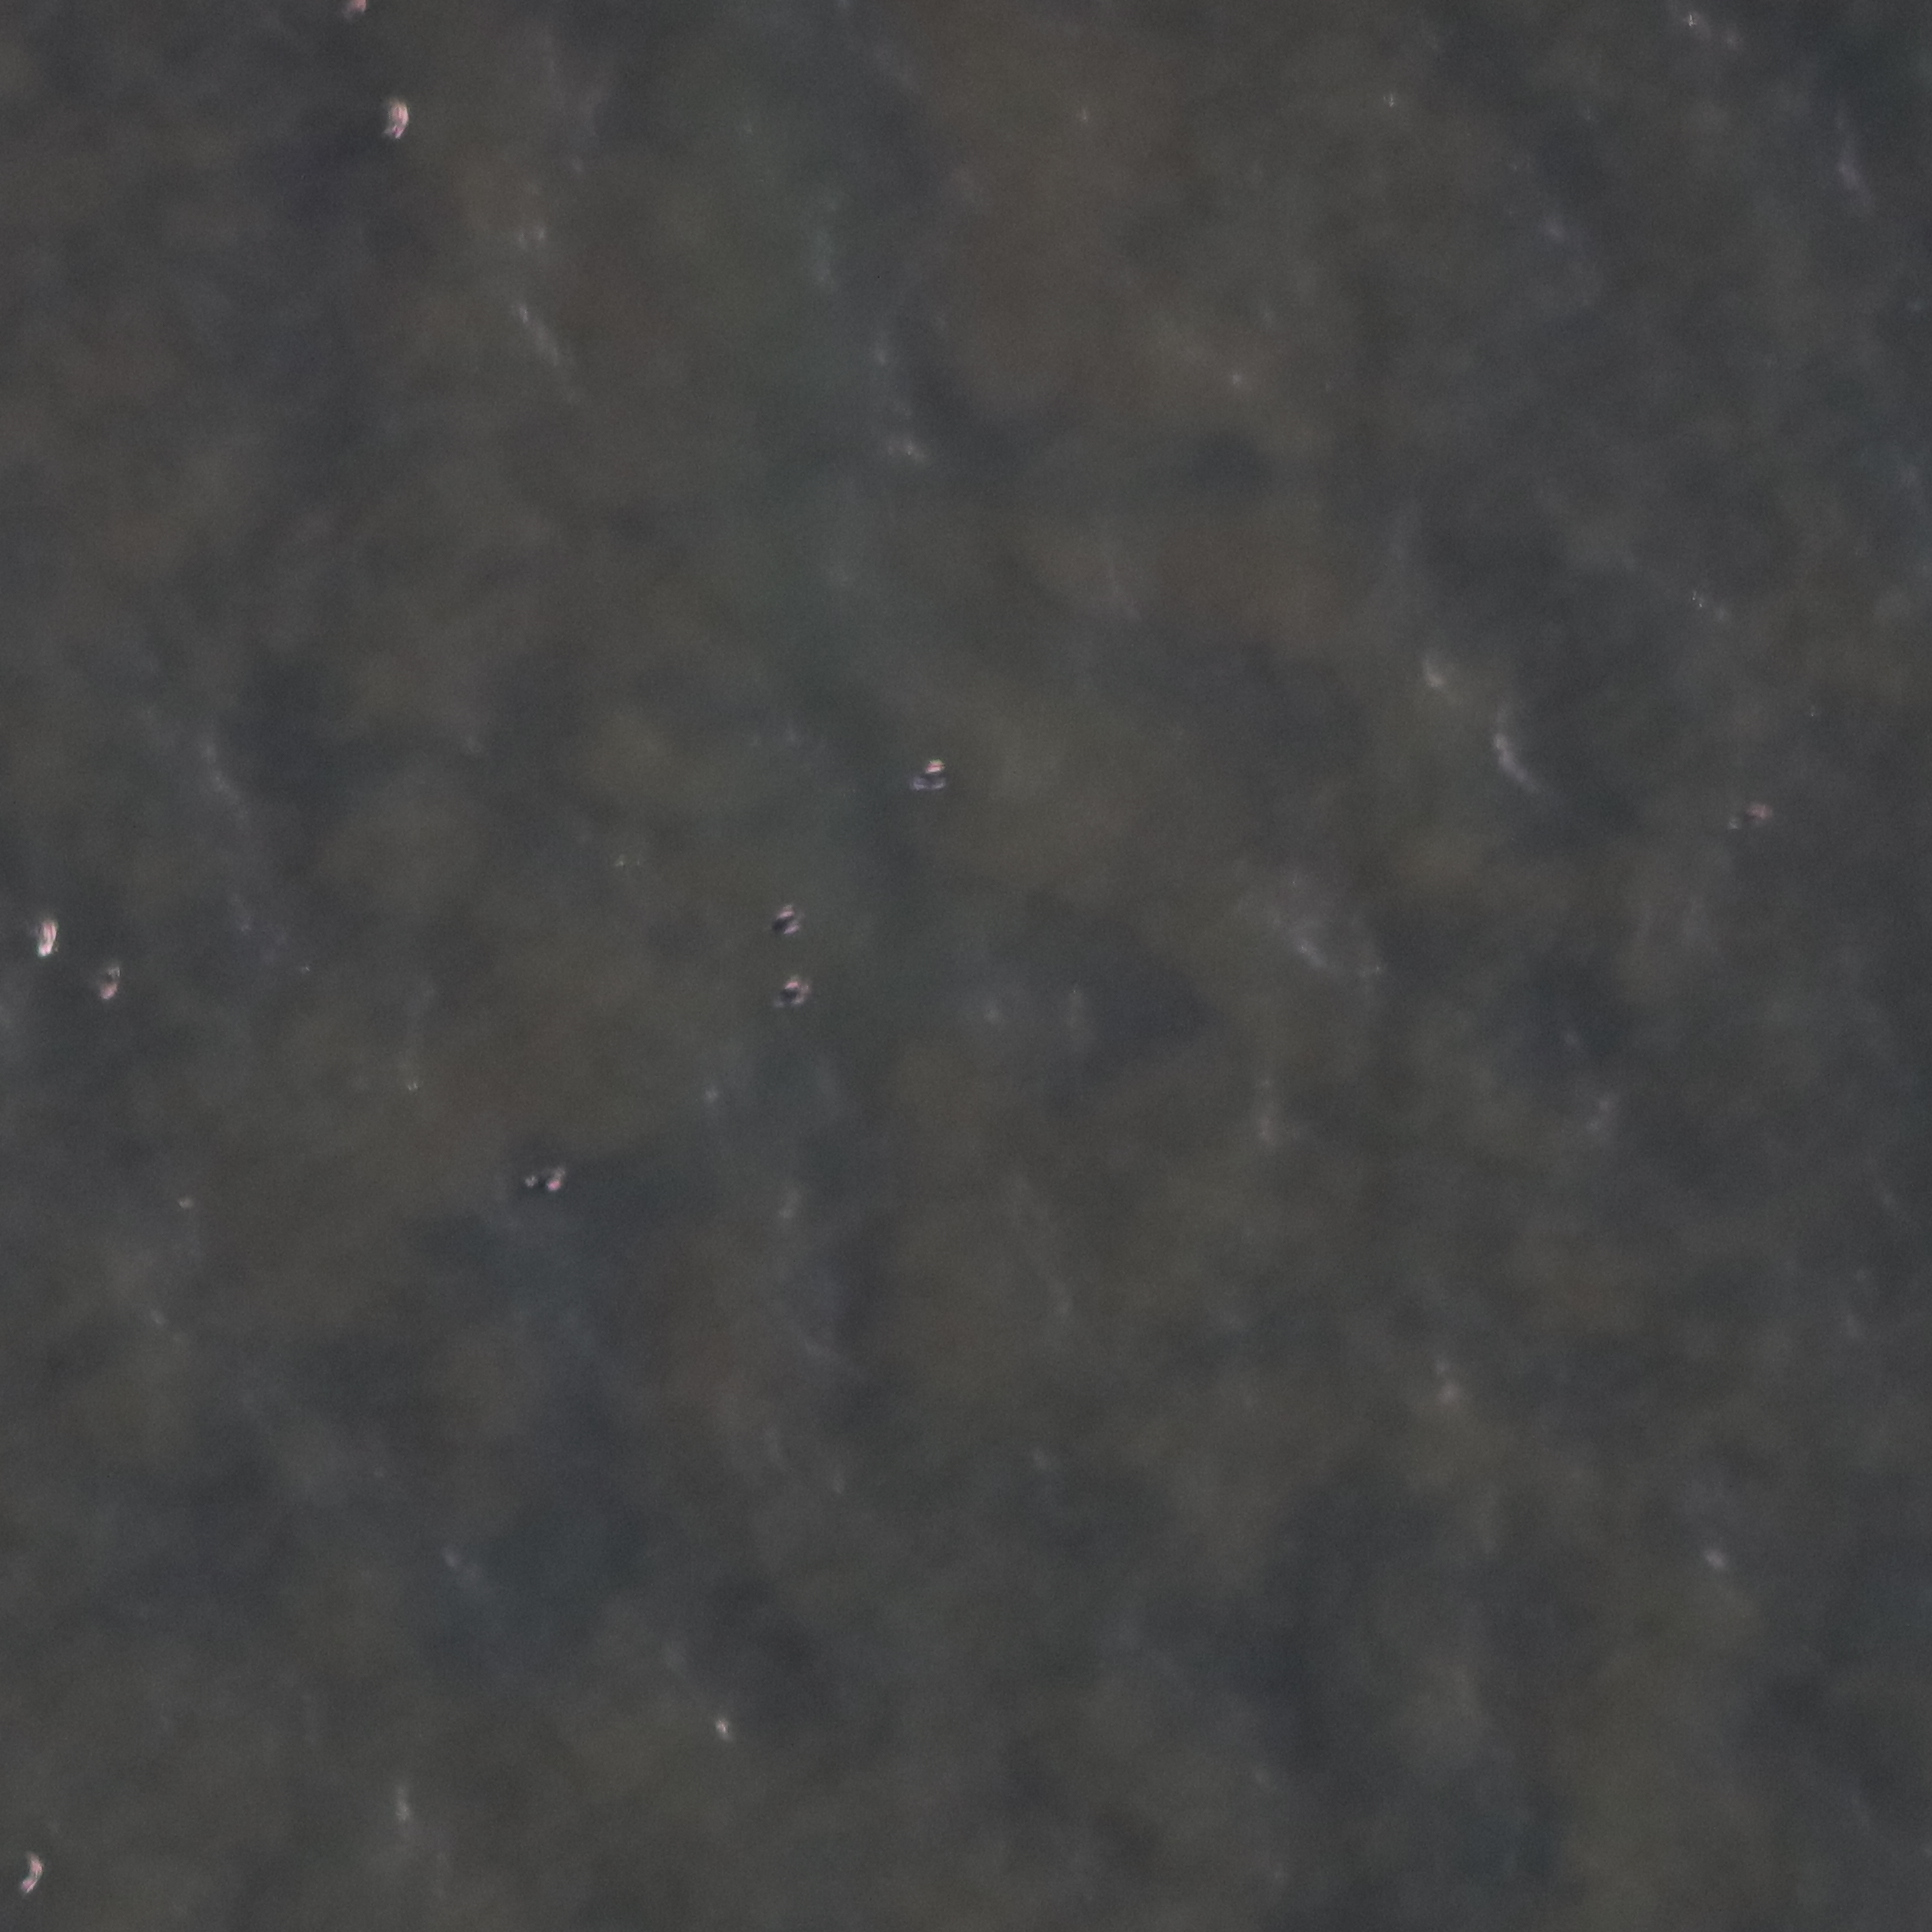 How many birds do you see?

10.